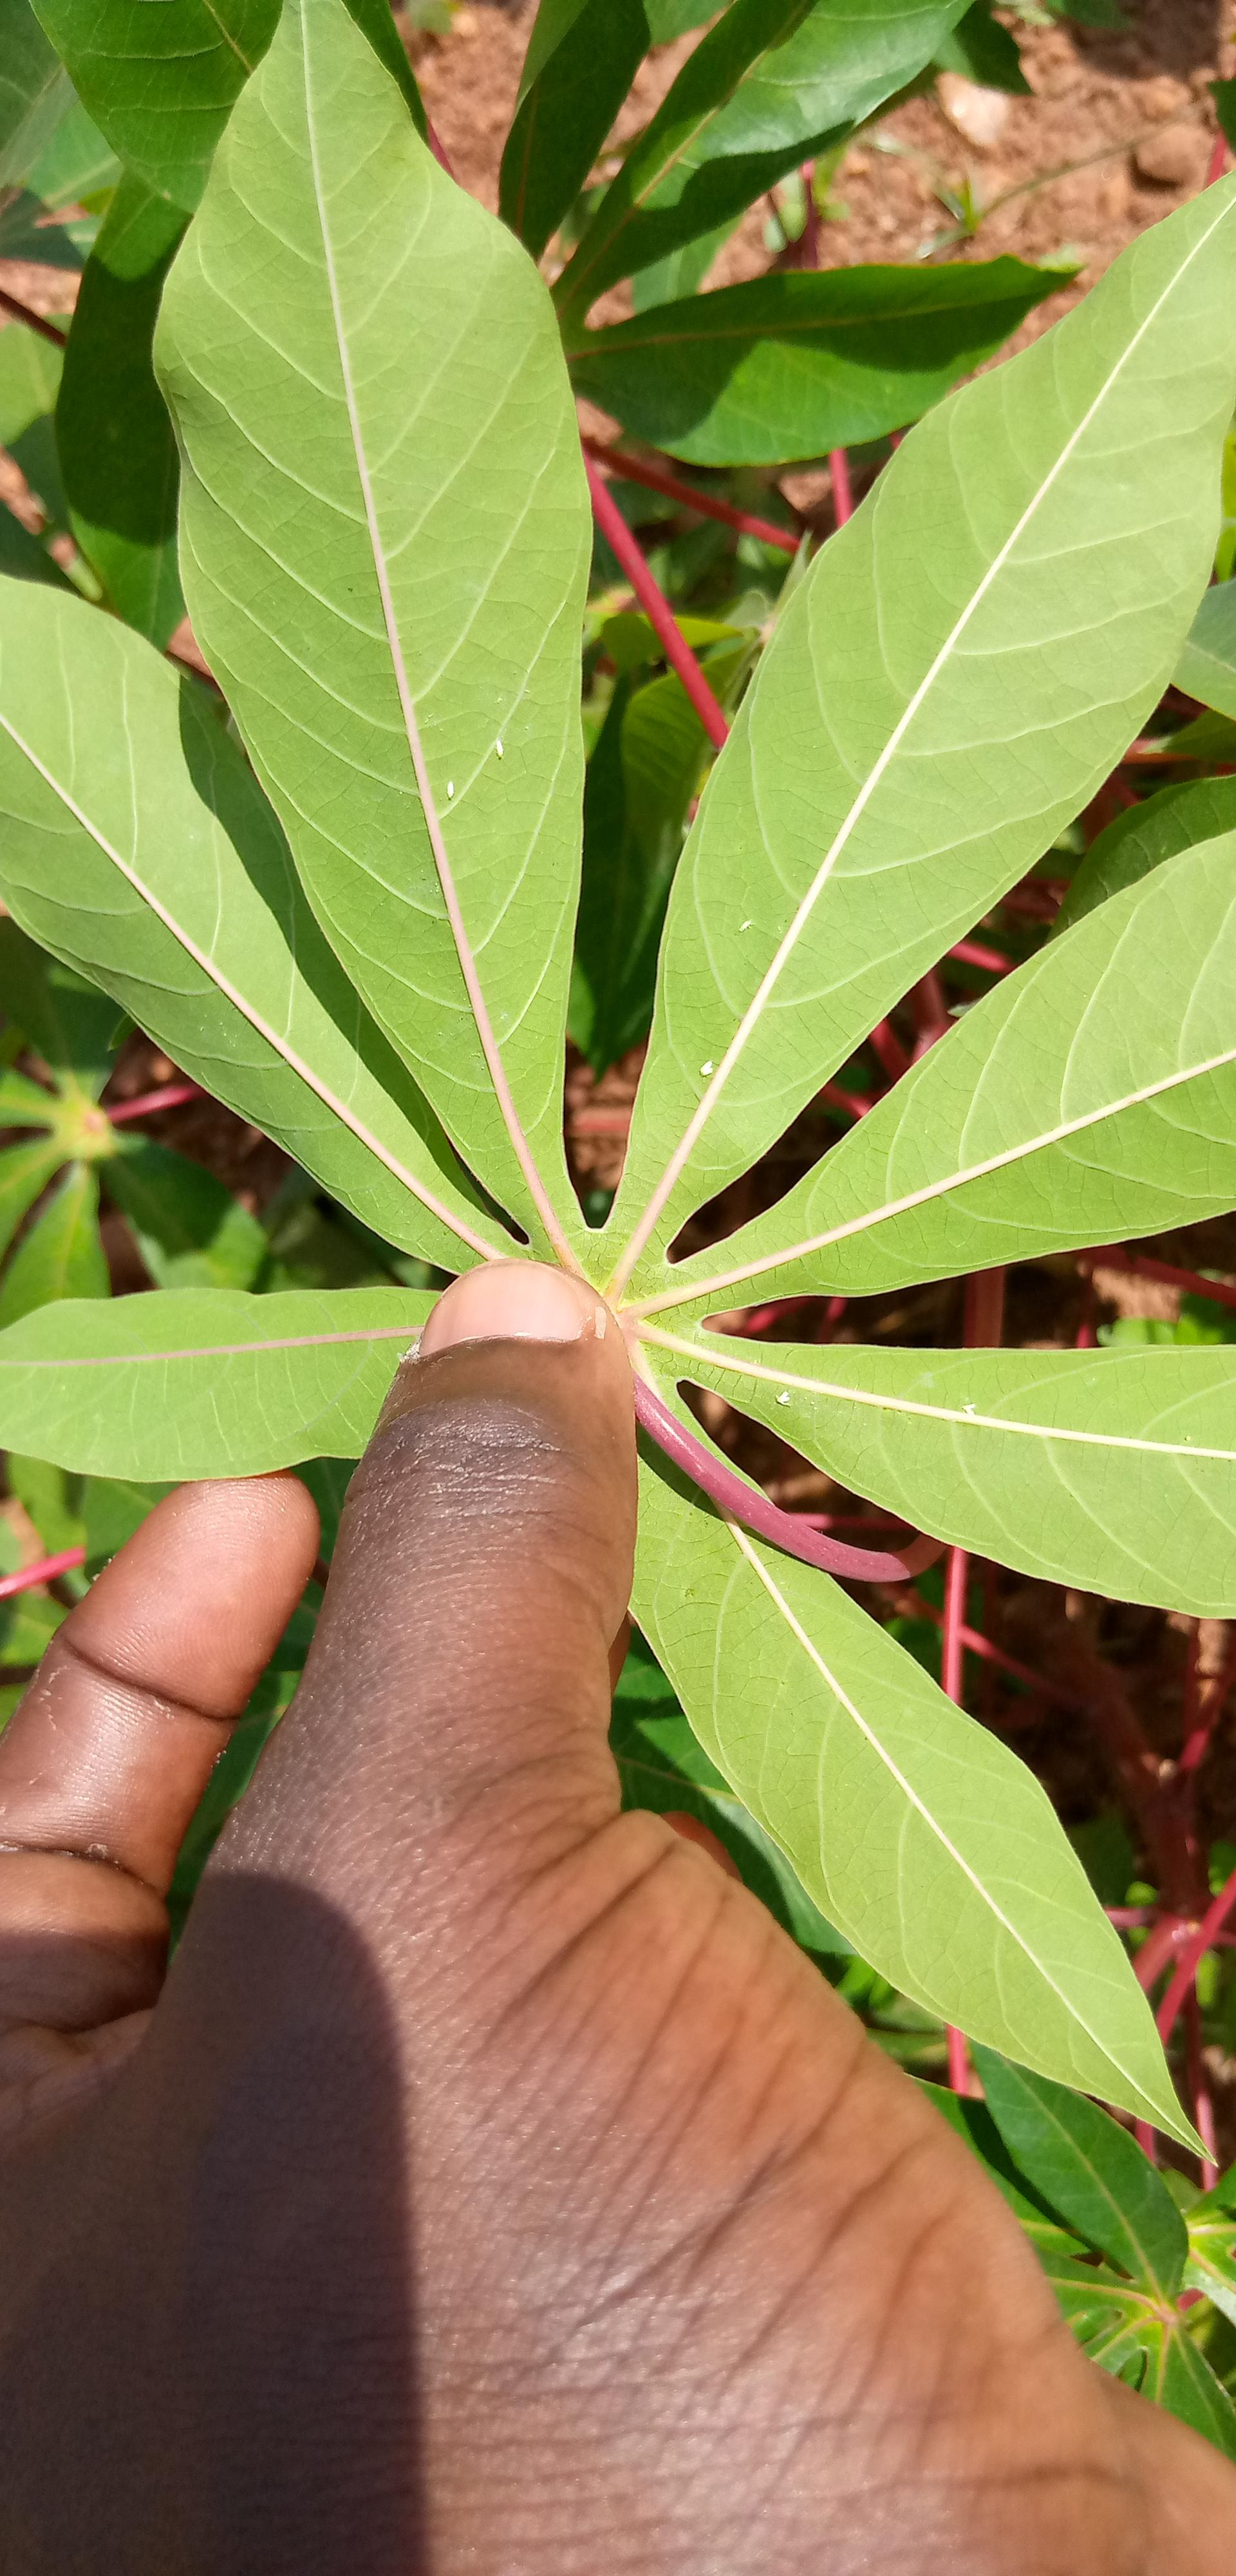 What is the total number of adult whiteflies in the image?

7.